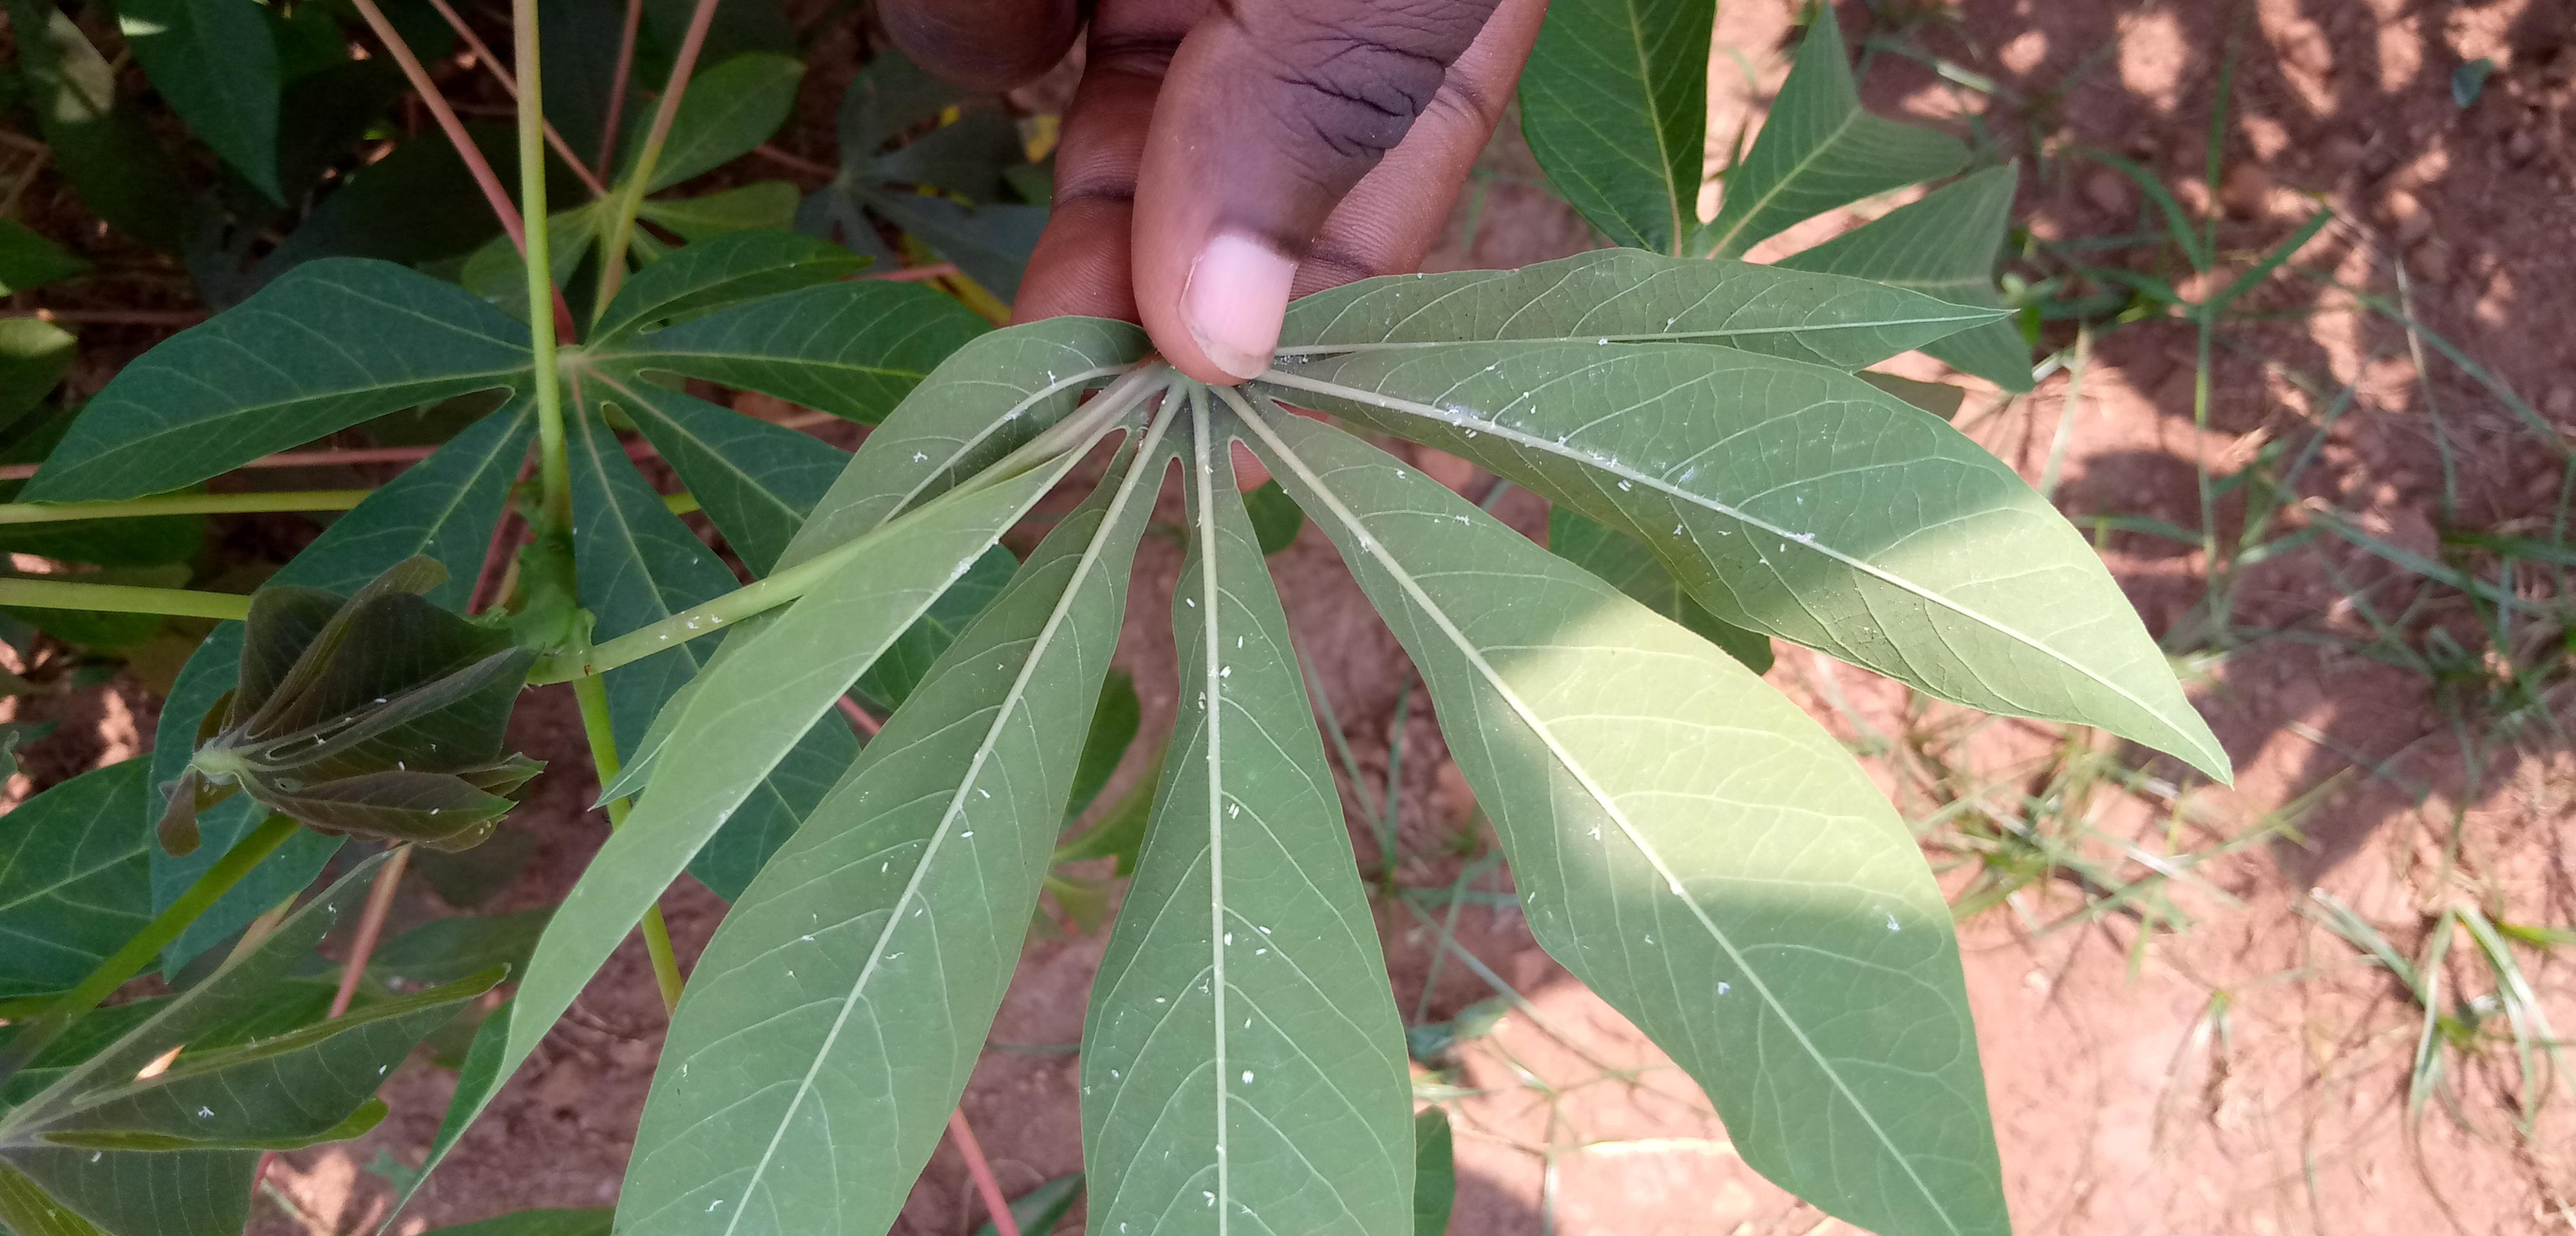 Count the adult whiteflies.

50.